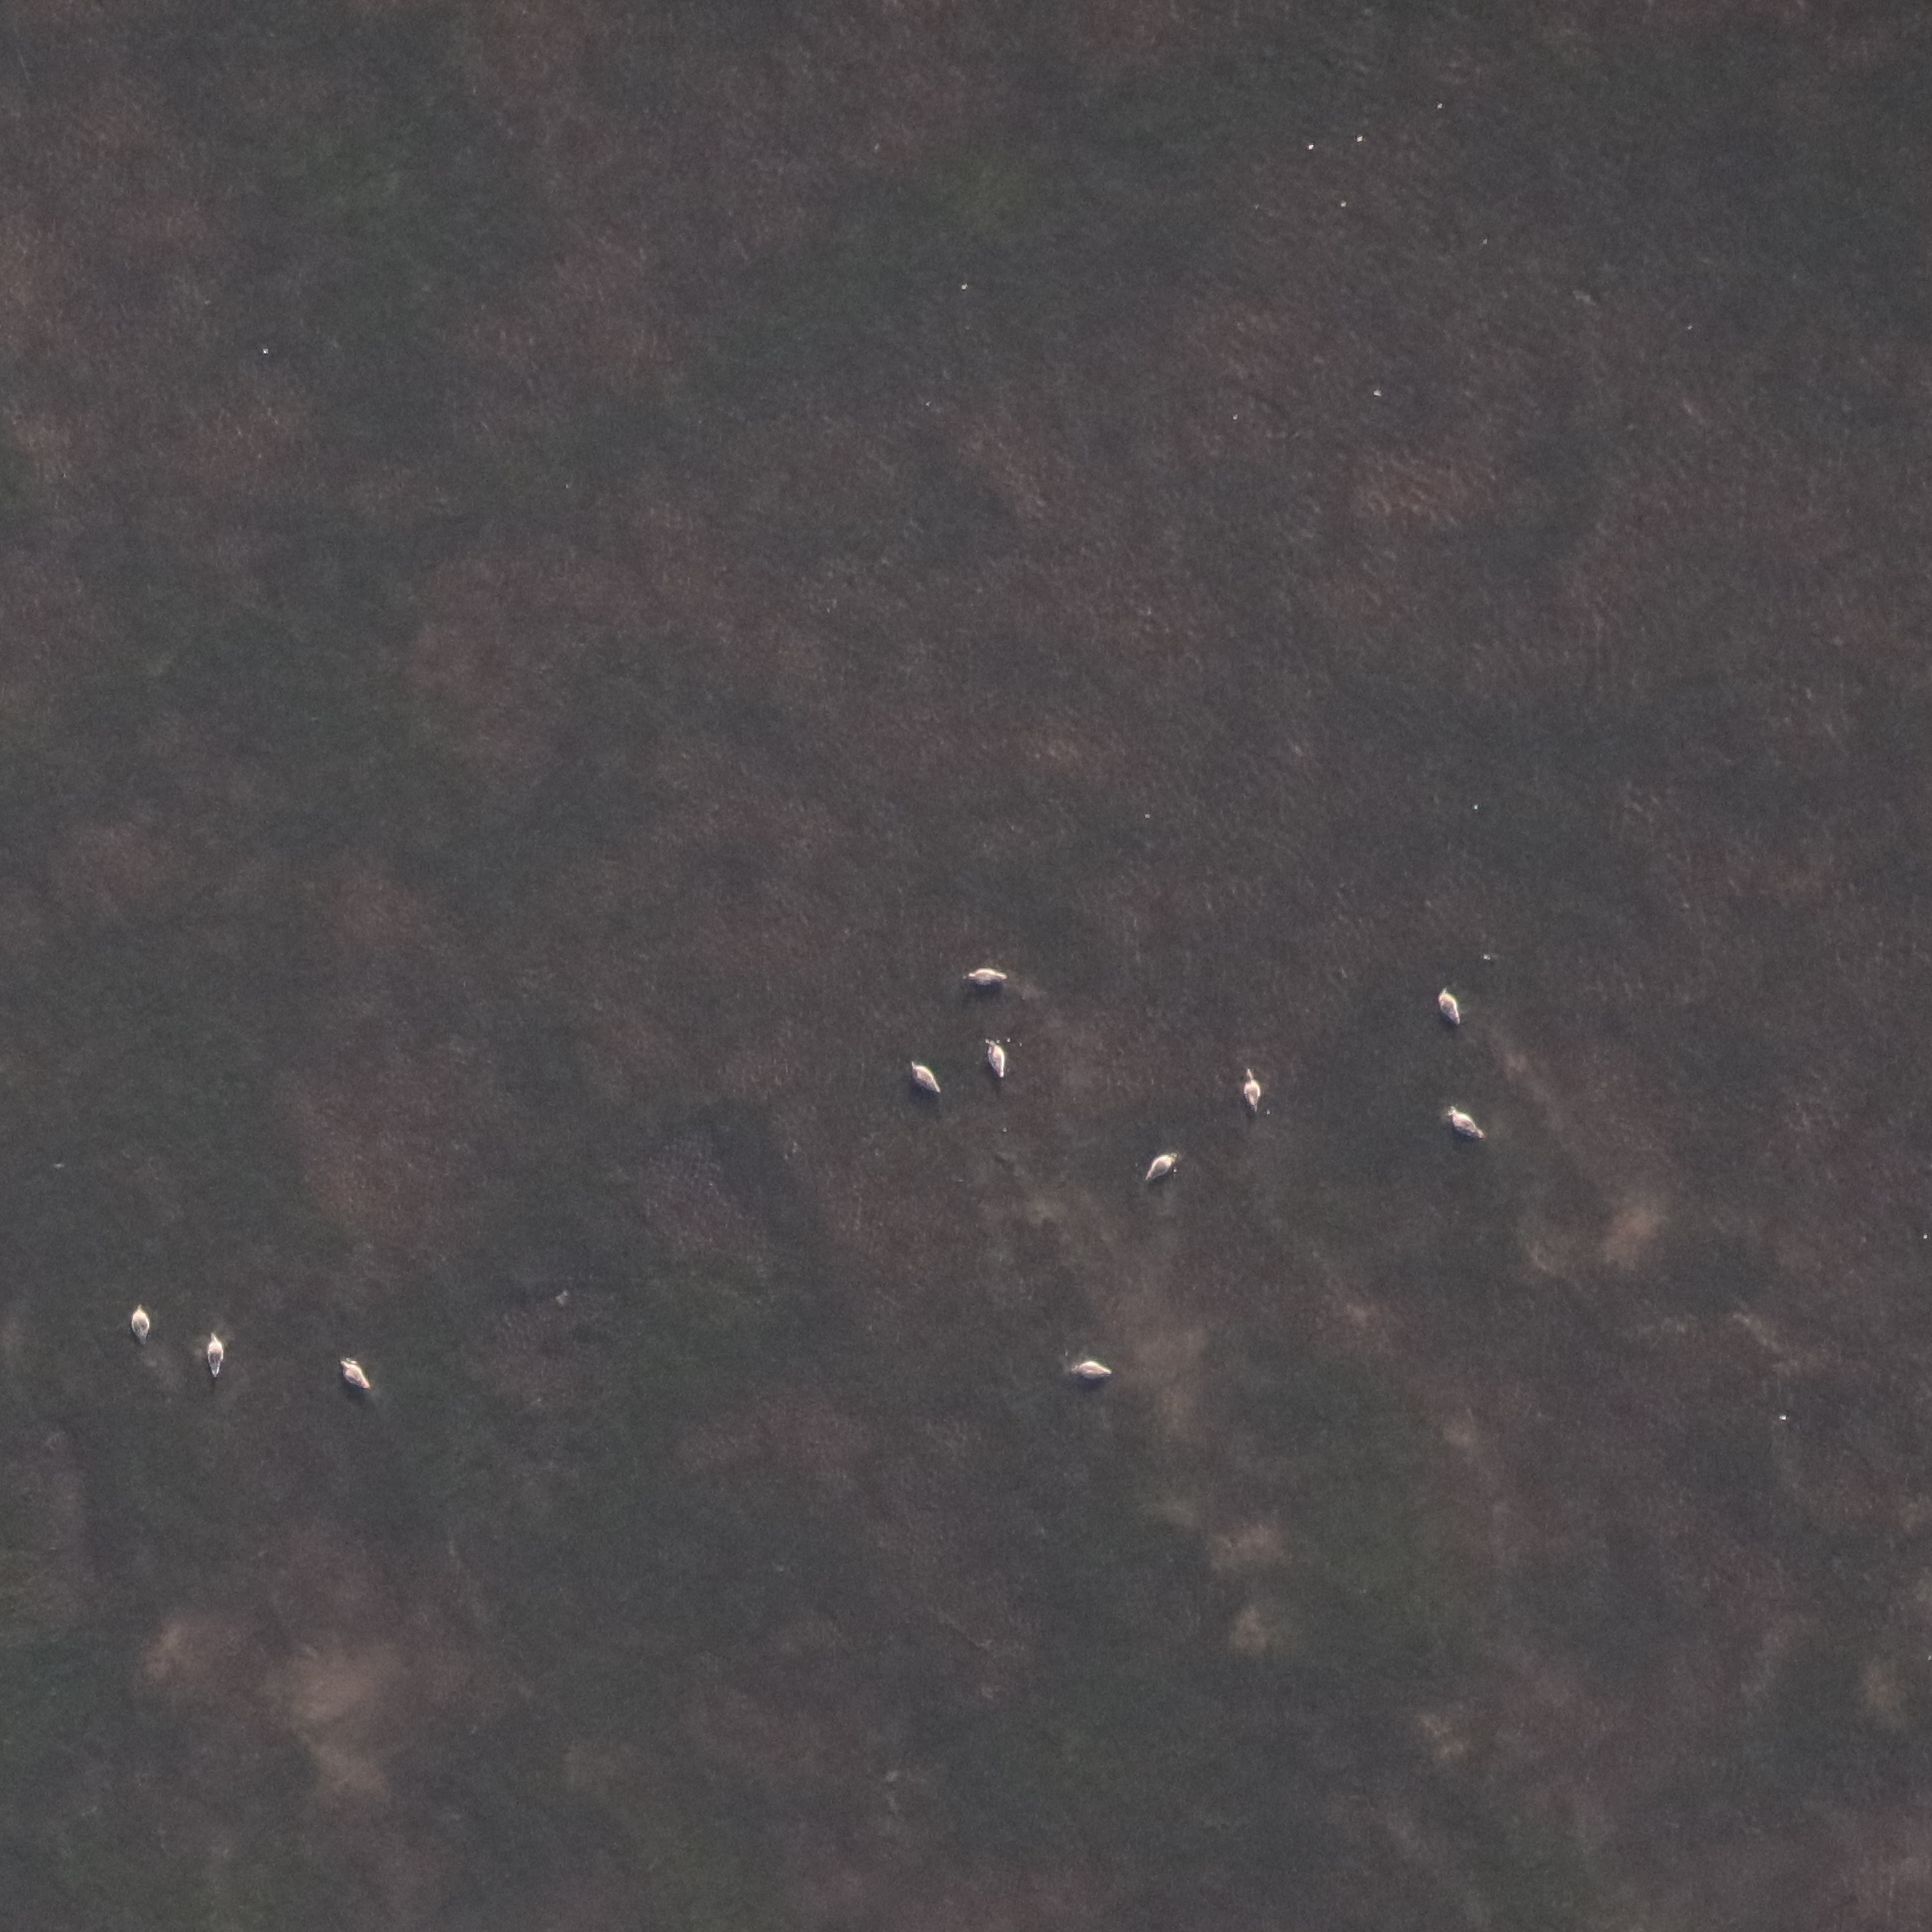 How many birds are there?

11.